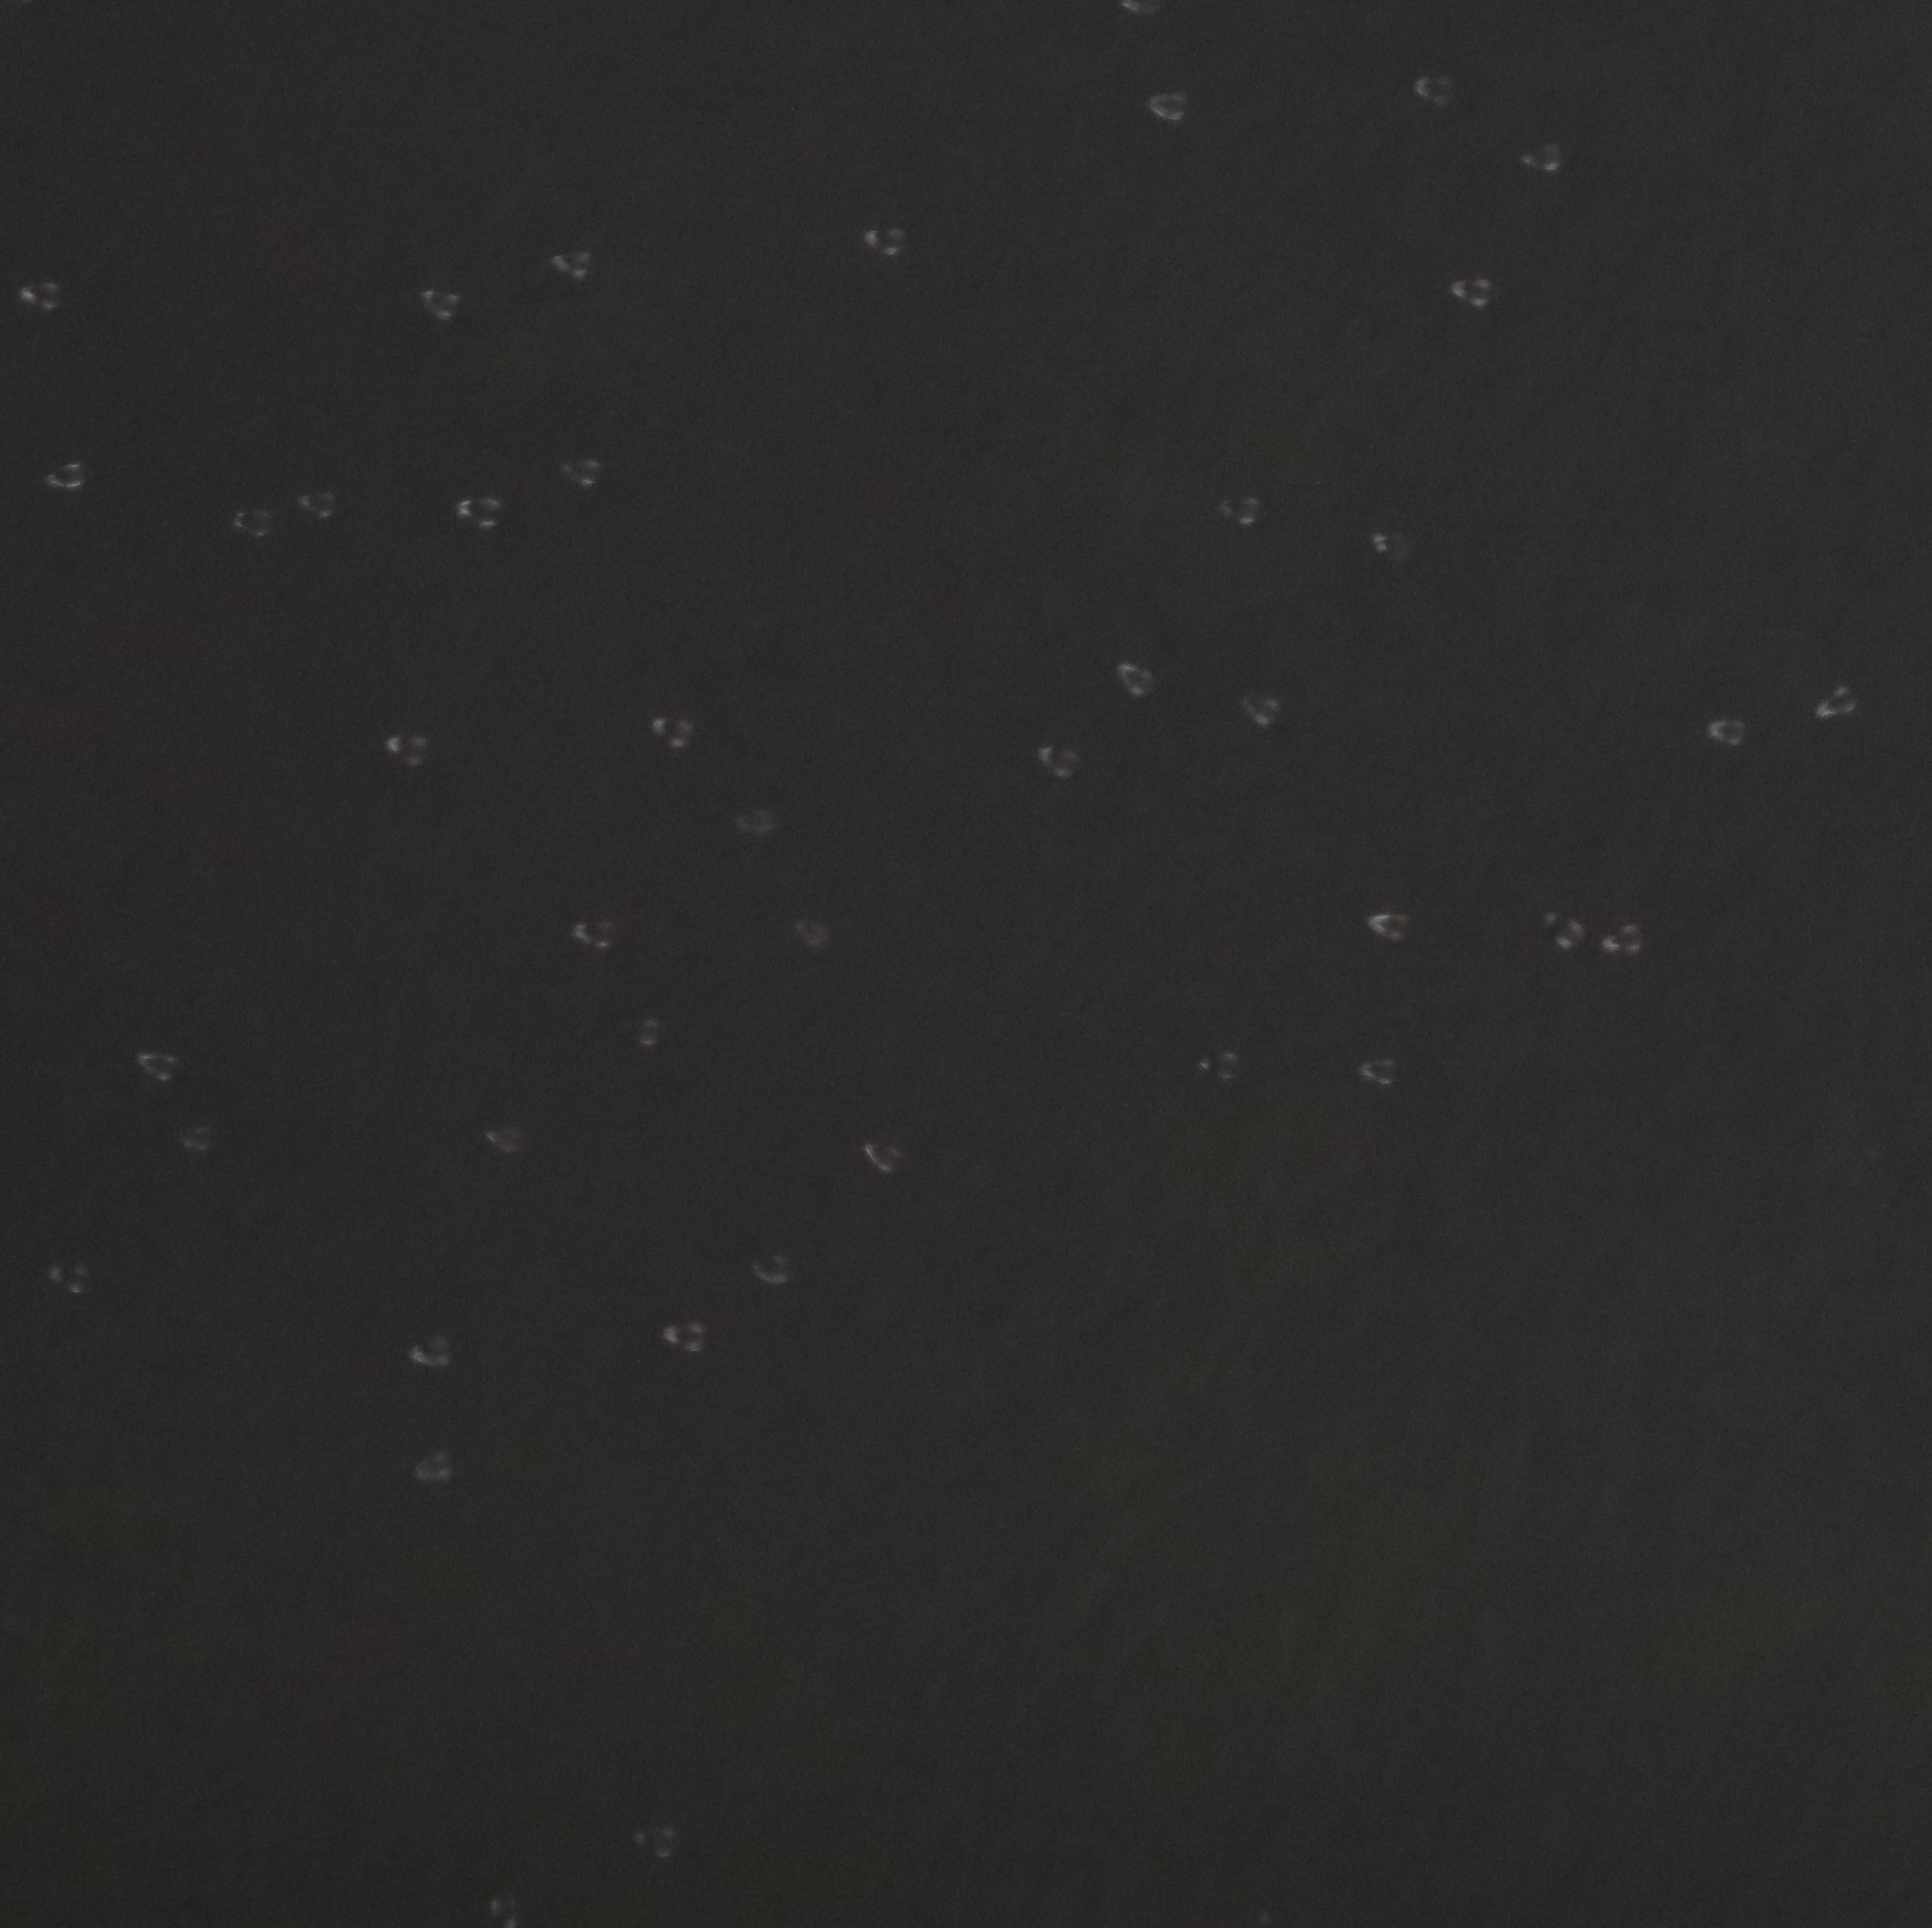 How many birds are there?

43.